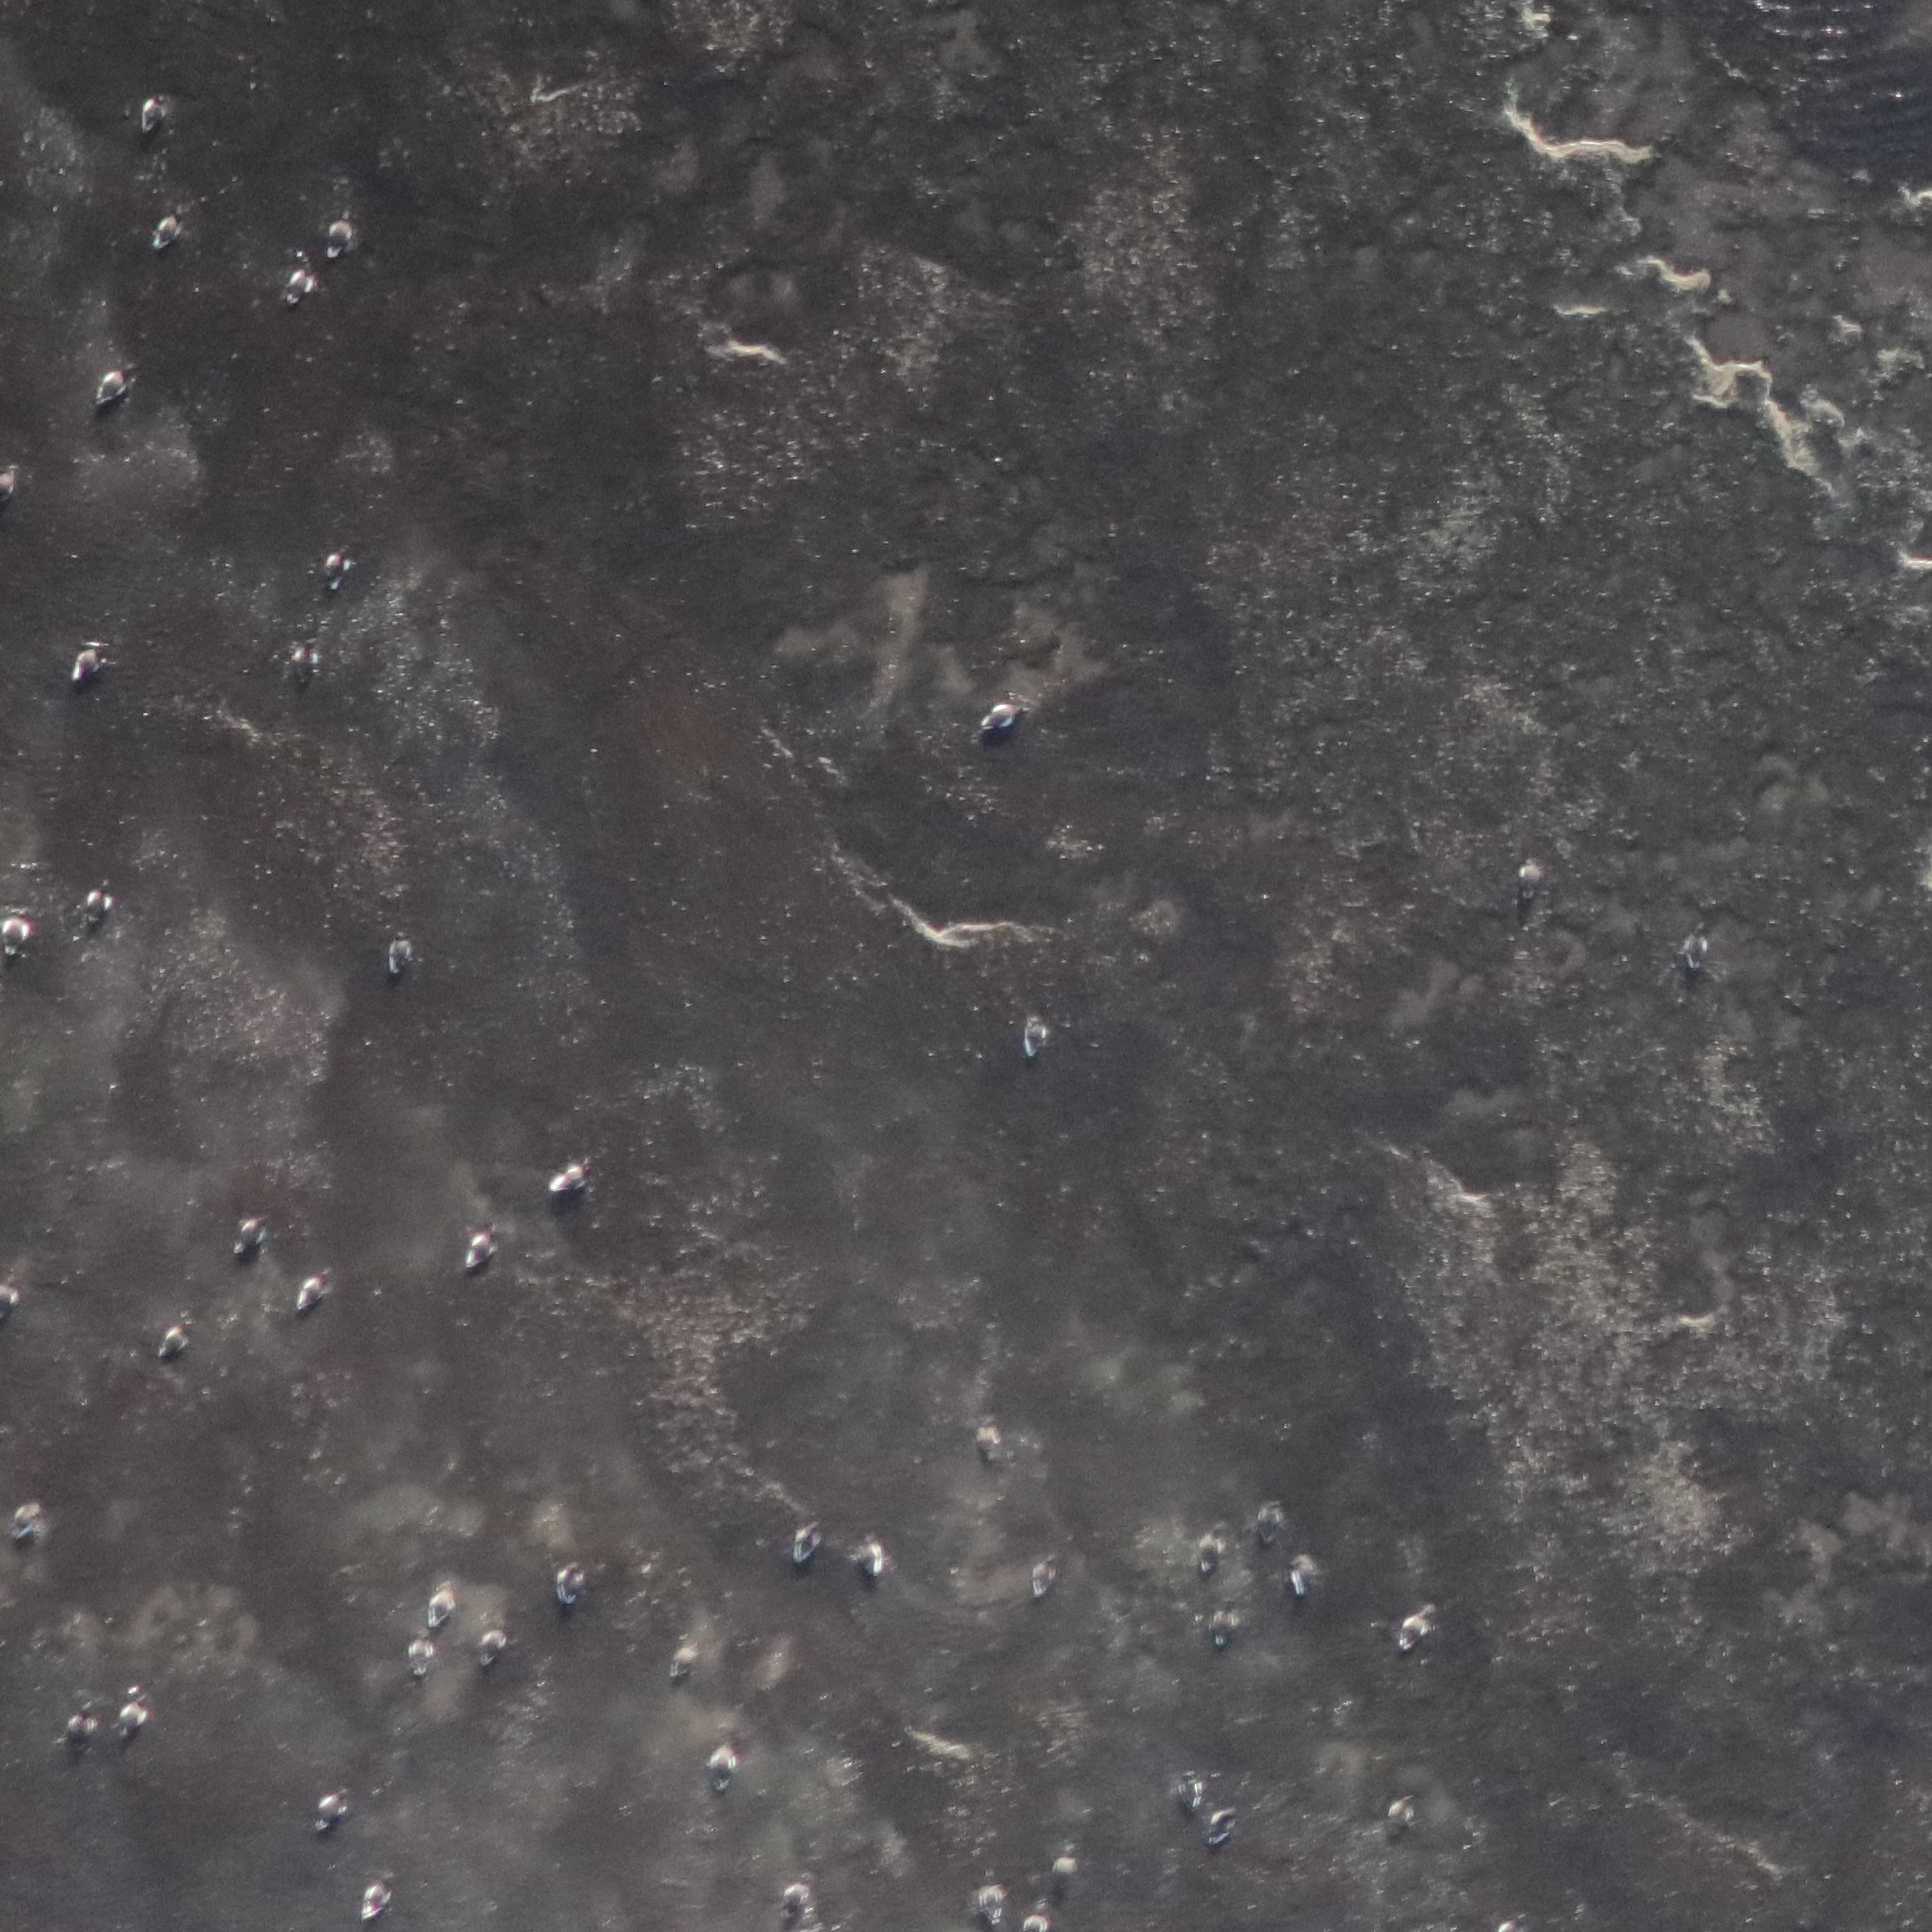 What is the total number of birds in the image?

47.